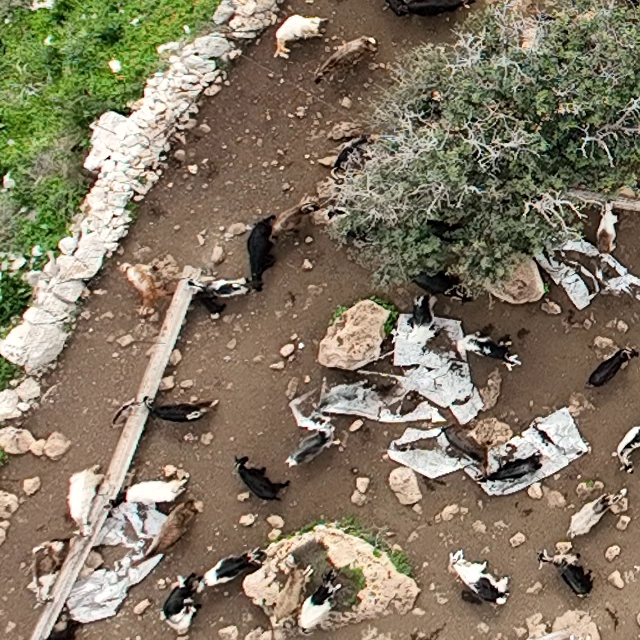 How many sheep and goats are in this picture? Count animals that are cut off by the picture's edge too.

33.